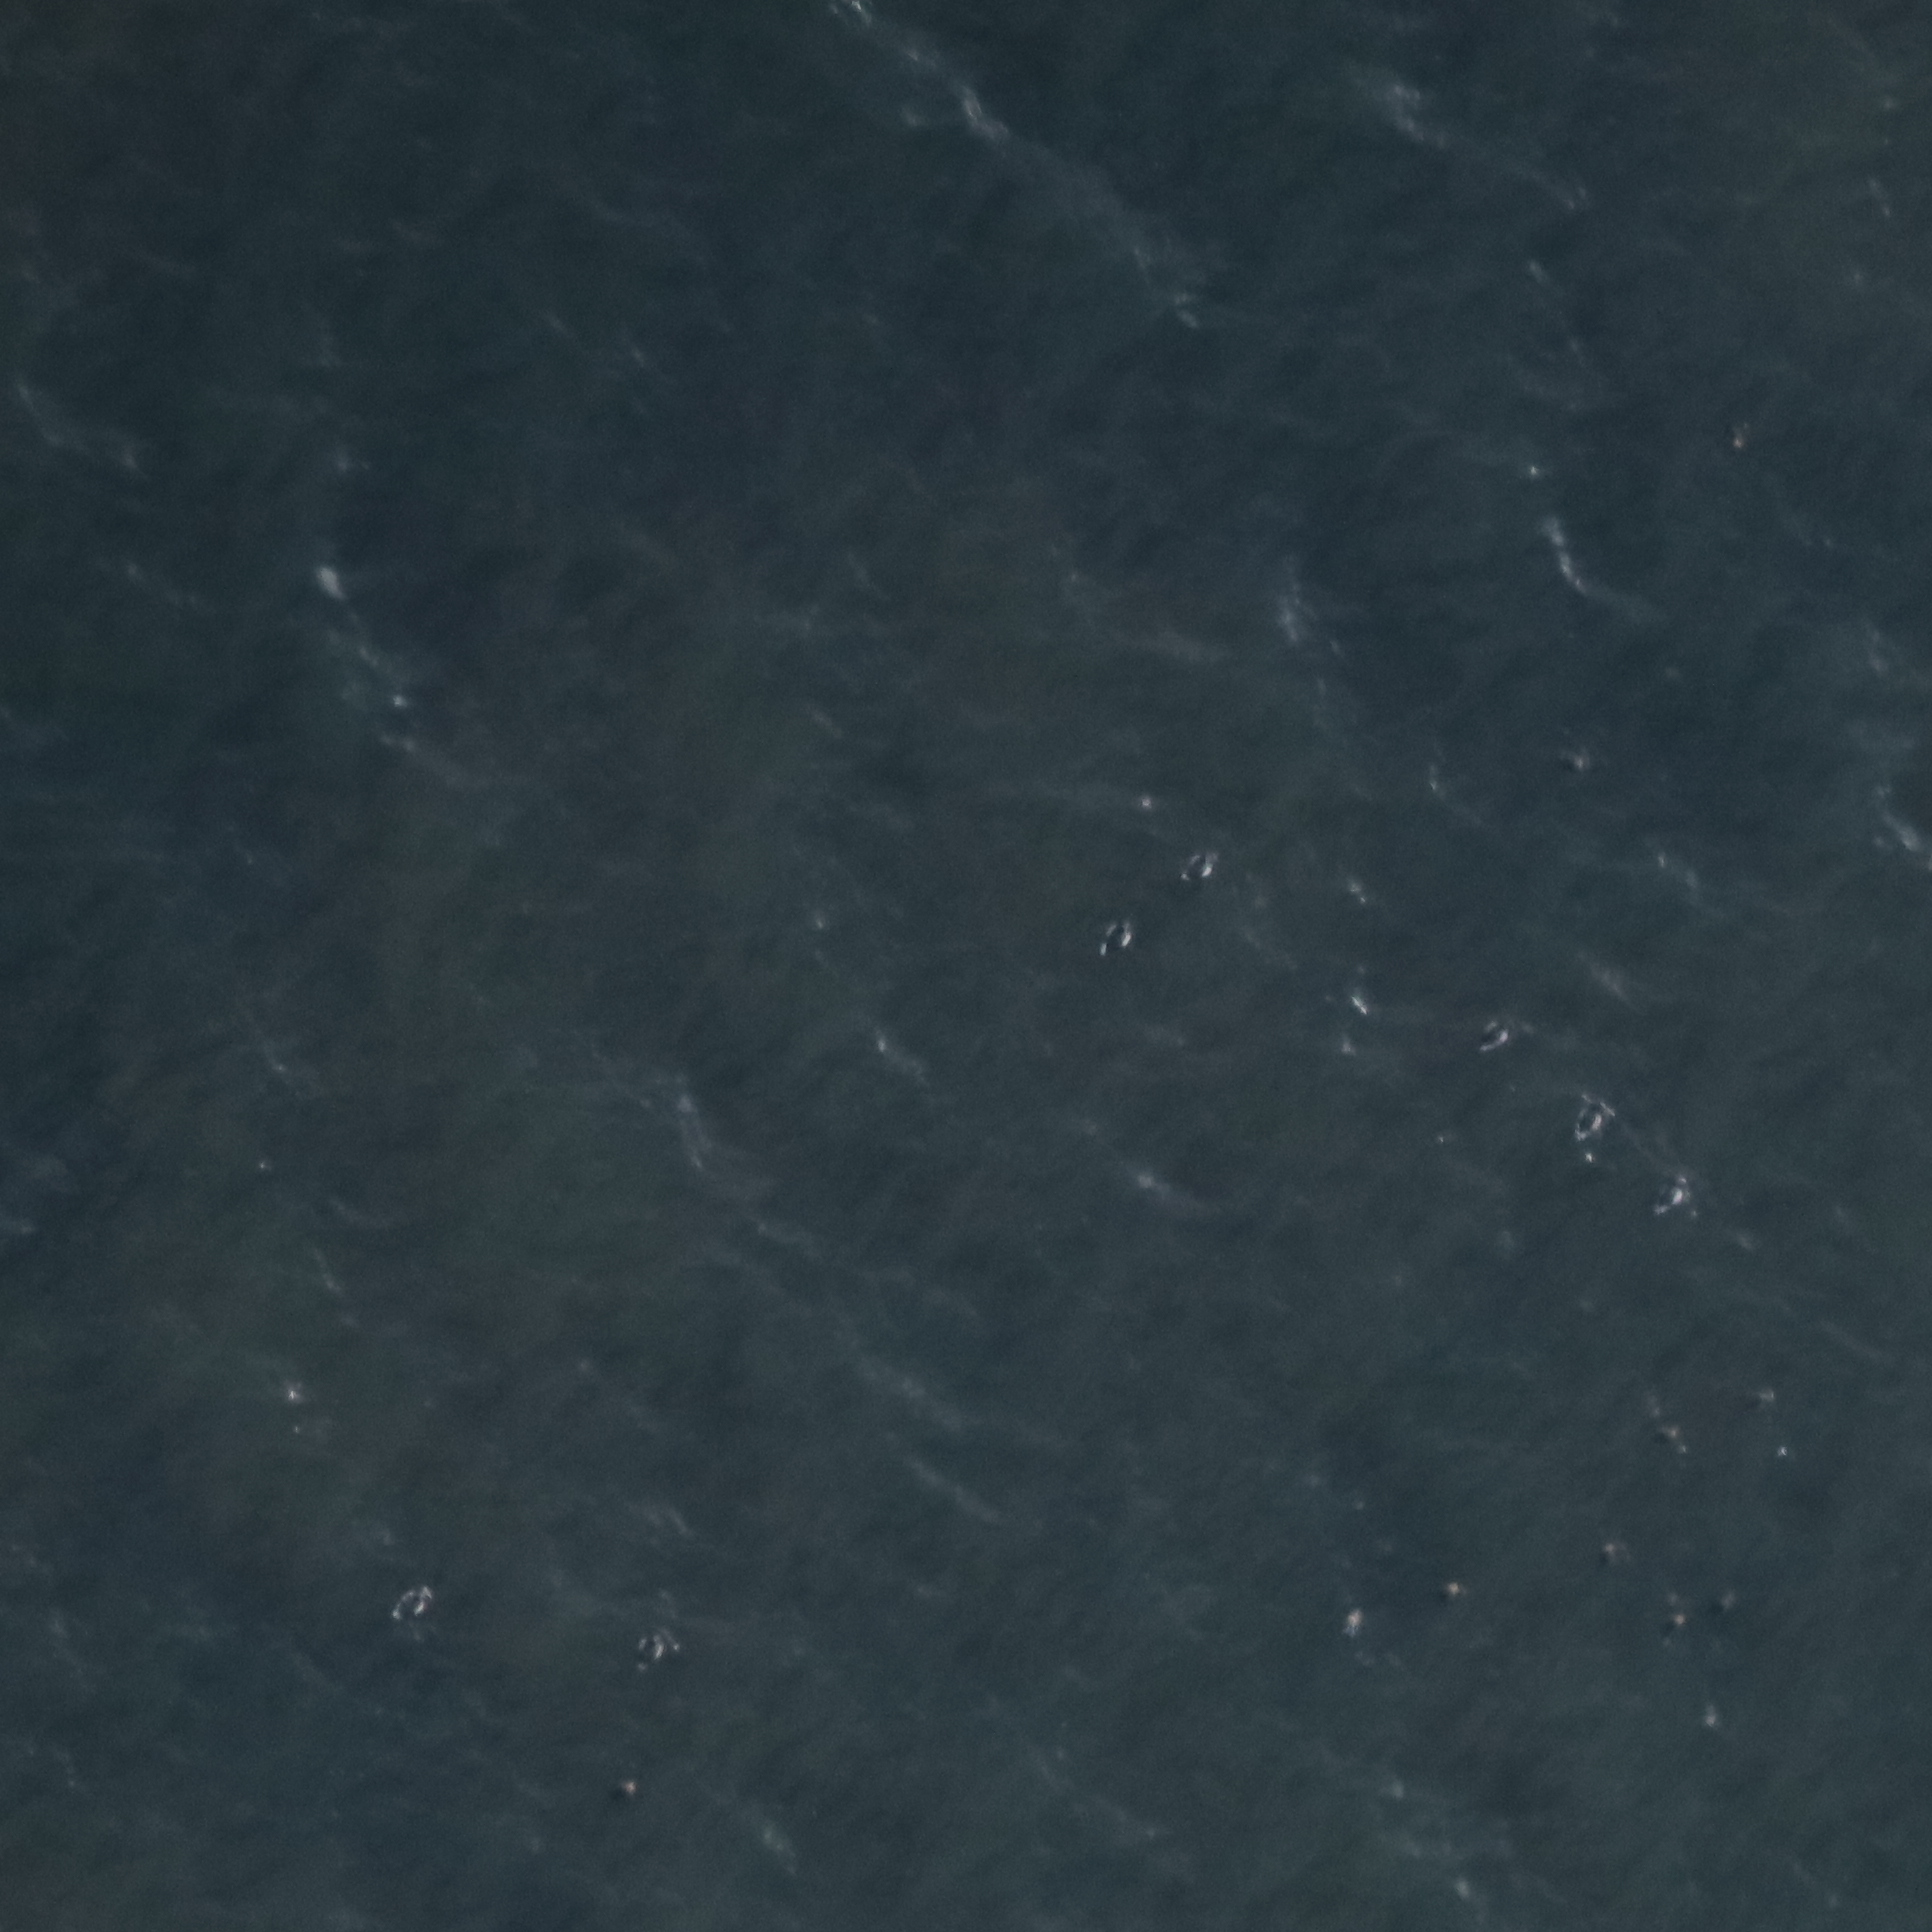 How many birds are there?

16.